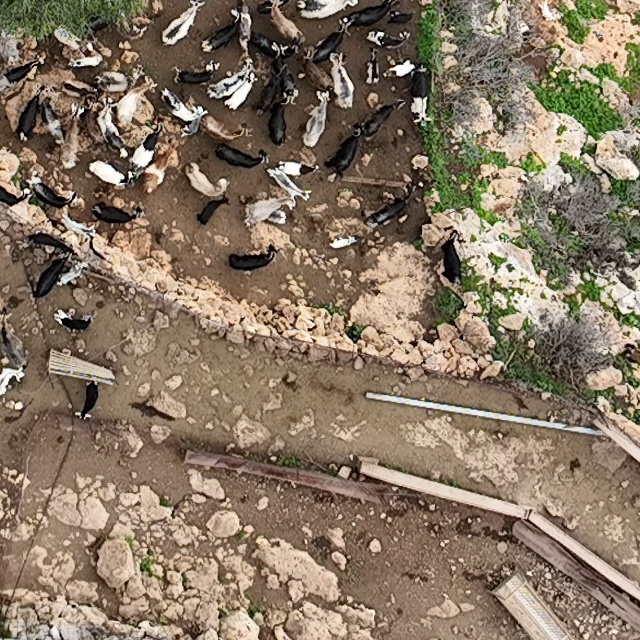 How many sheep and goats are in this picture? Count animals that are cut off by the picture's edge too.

65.